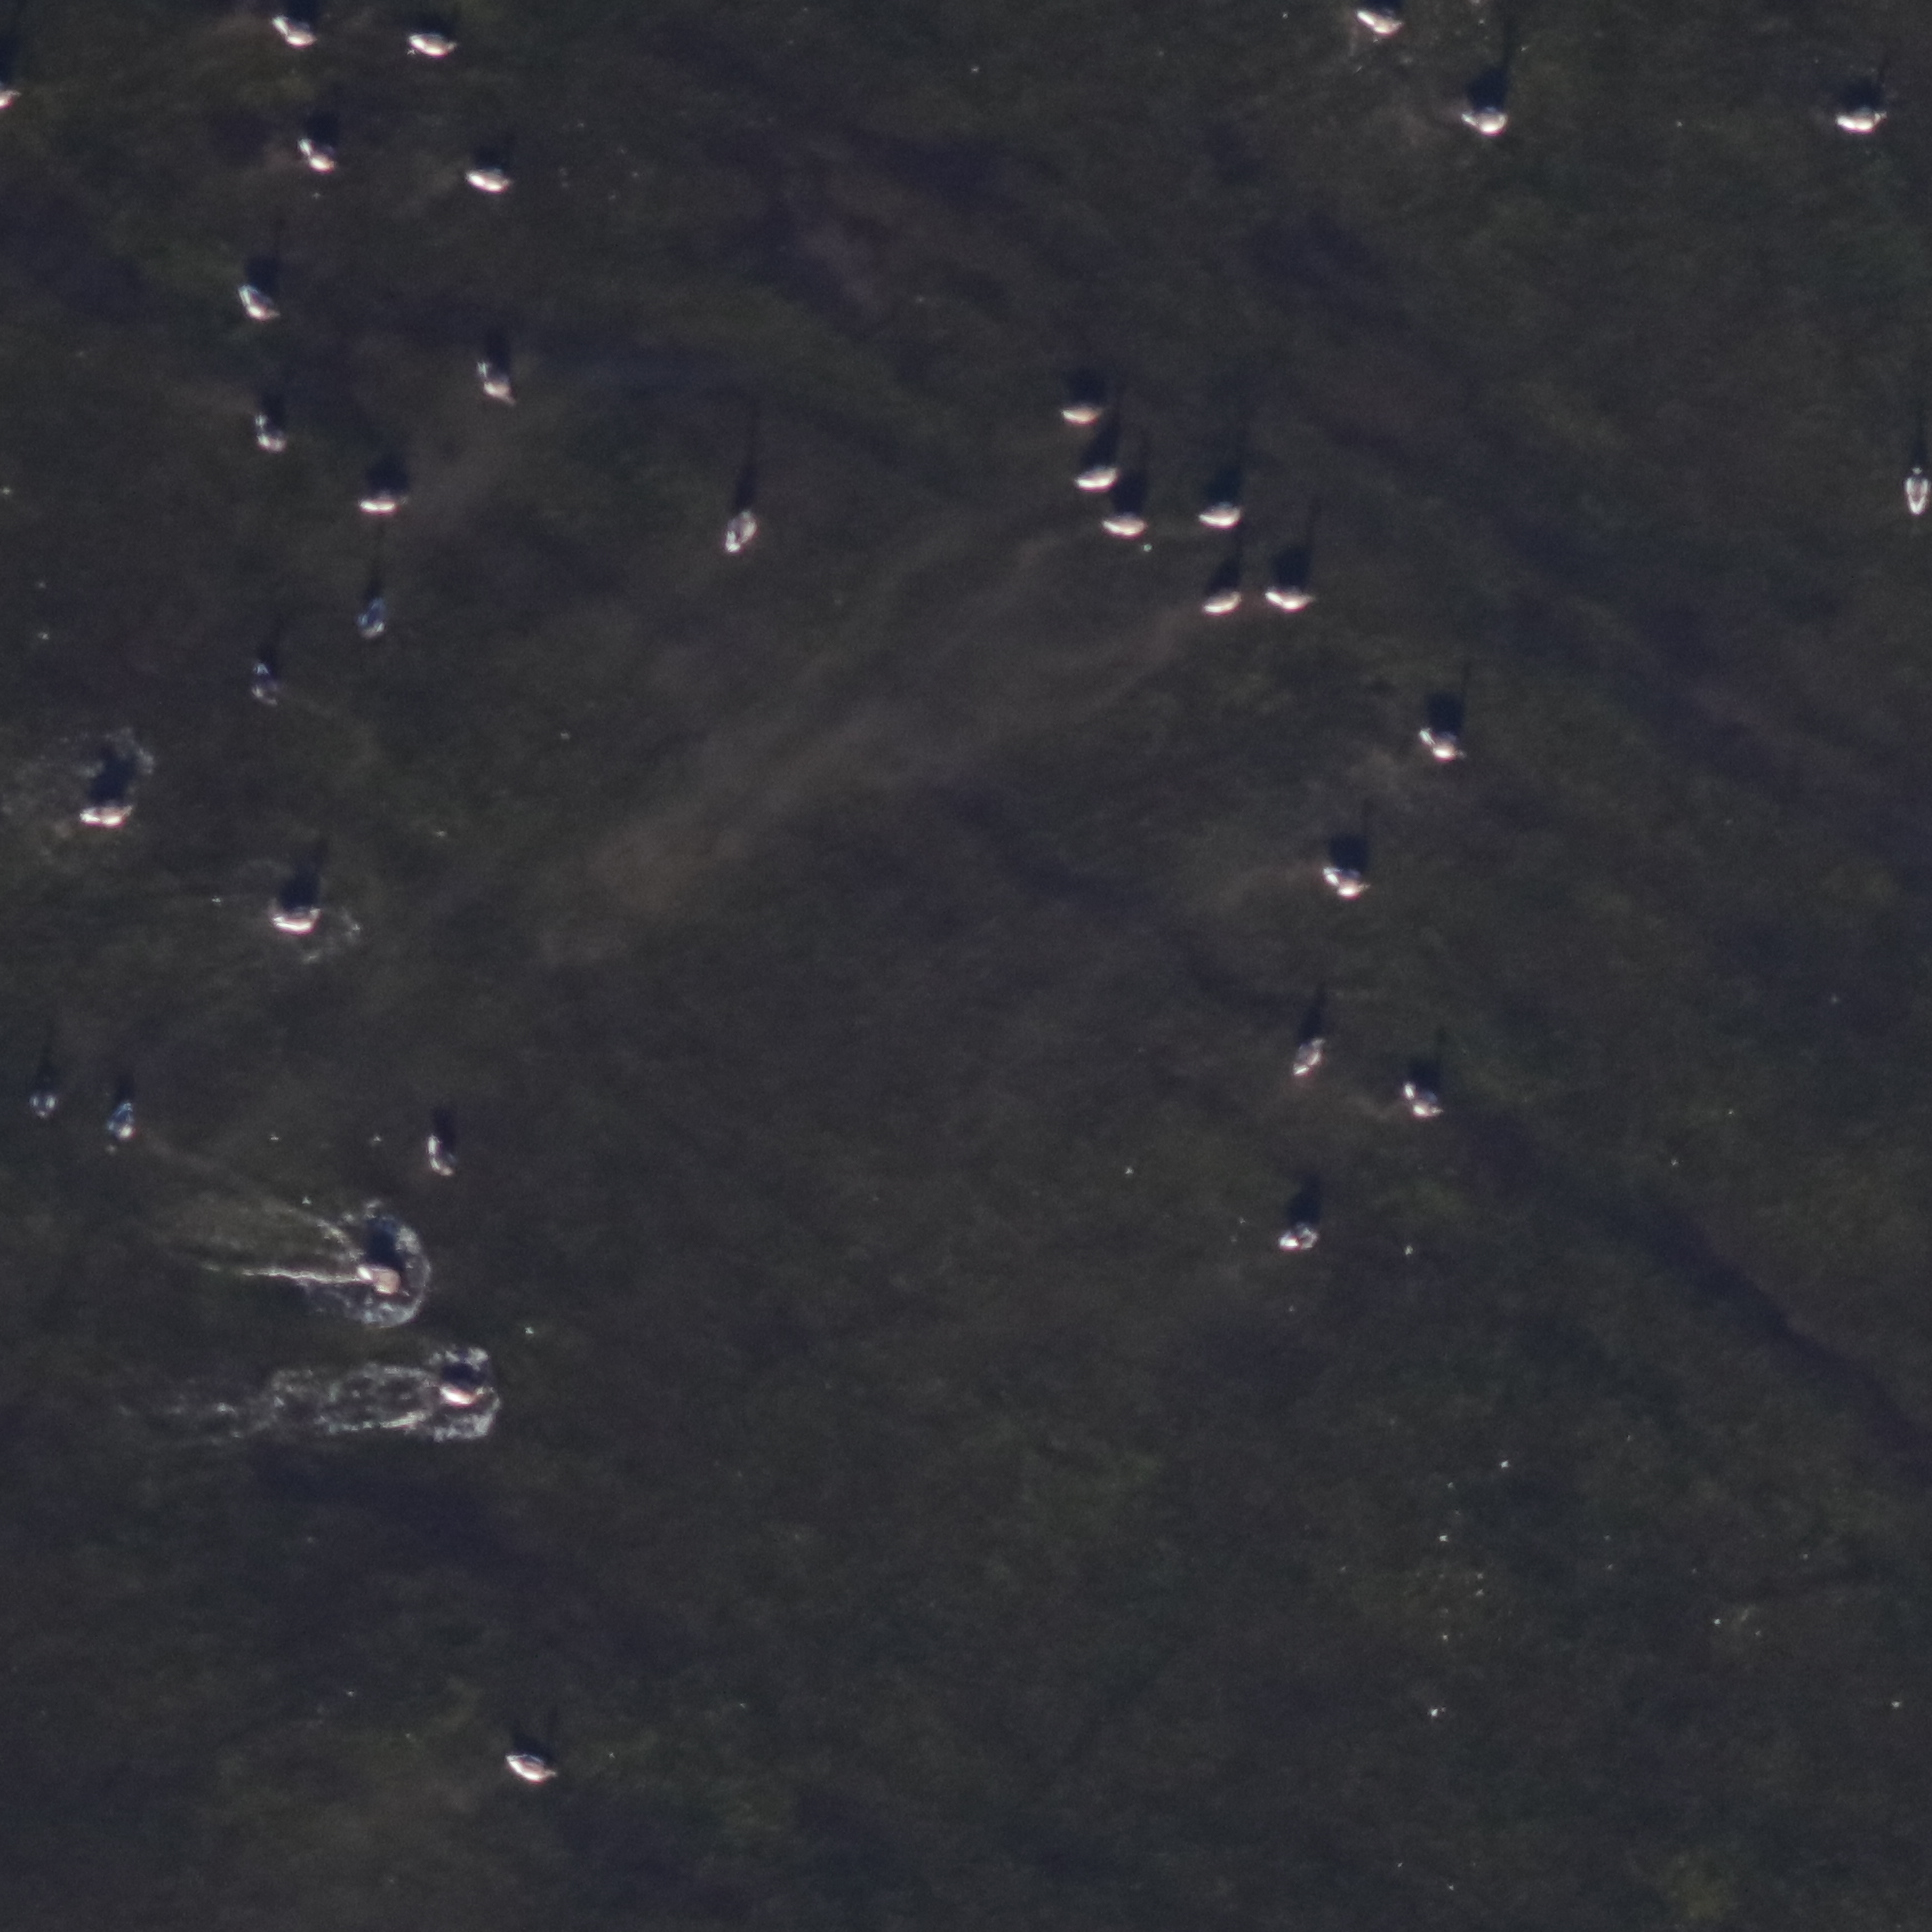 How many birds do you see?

34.